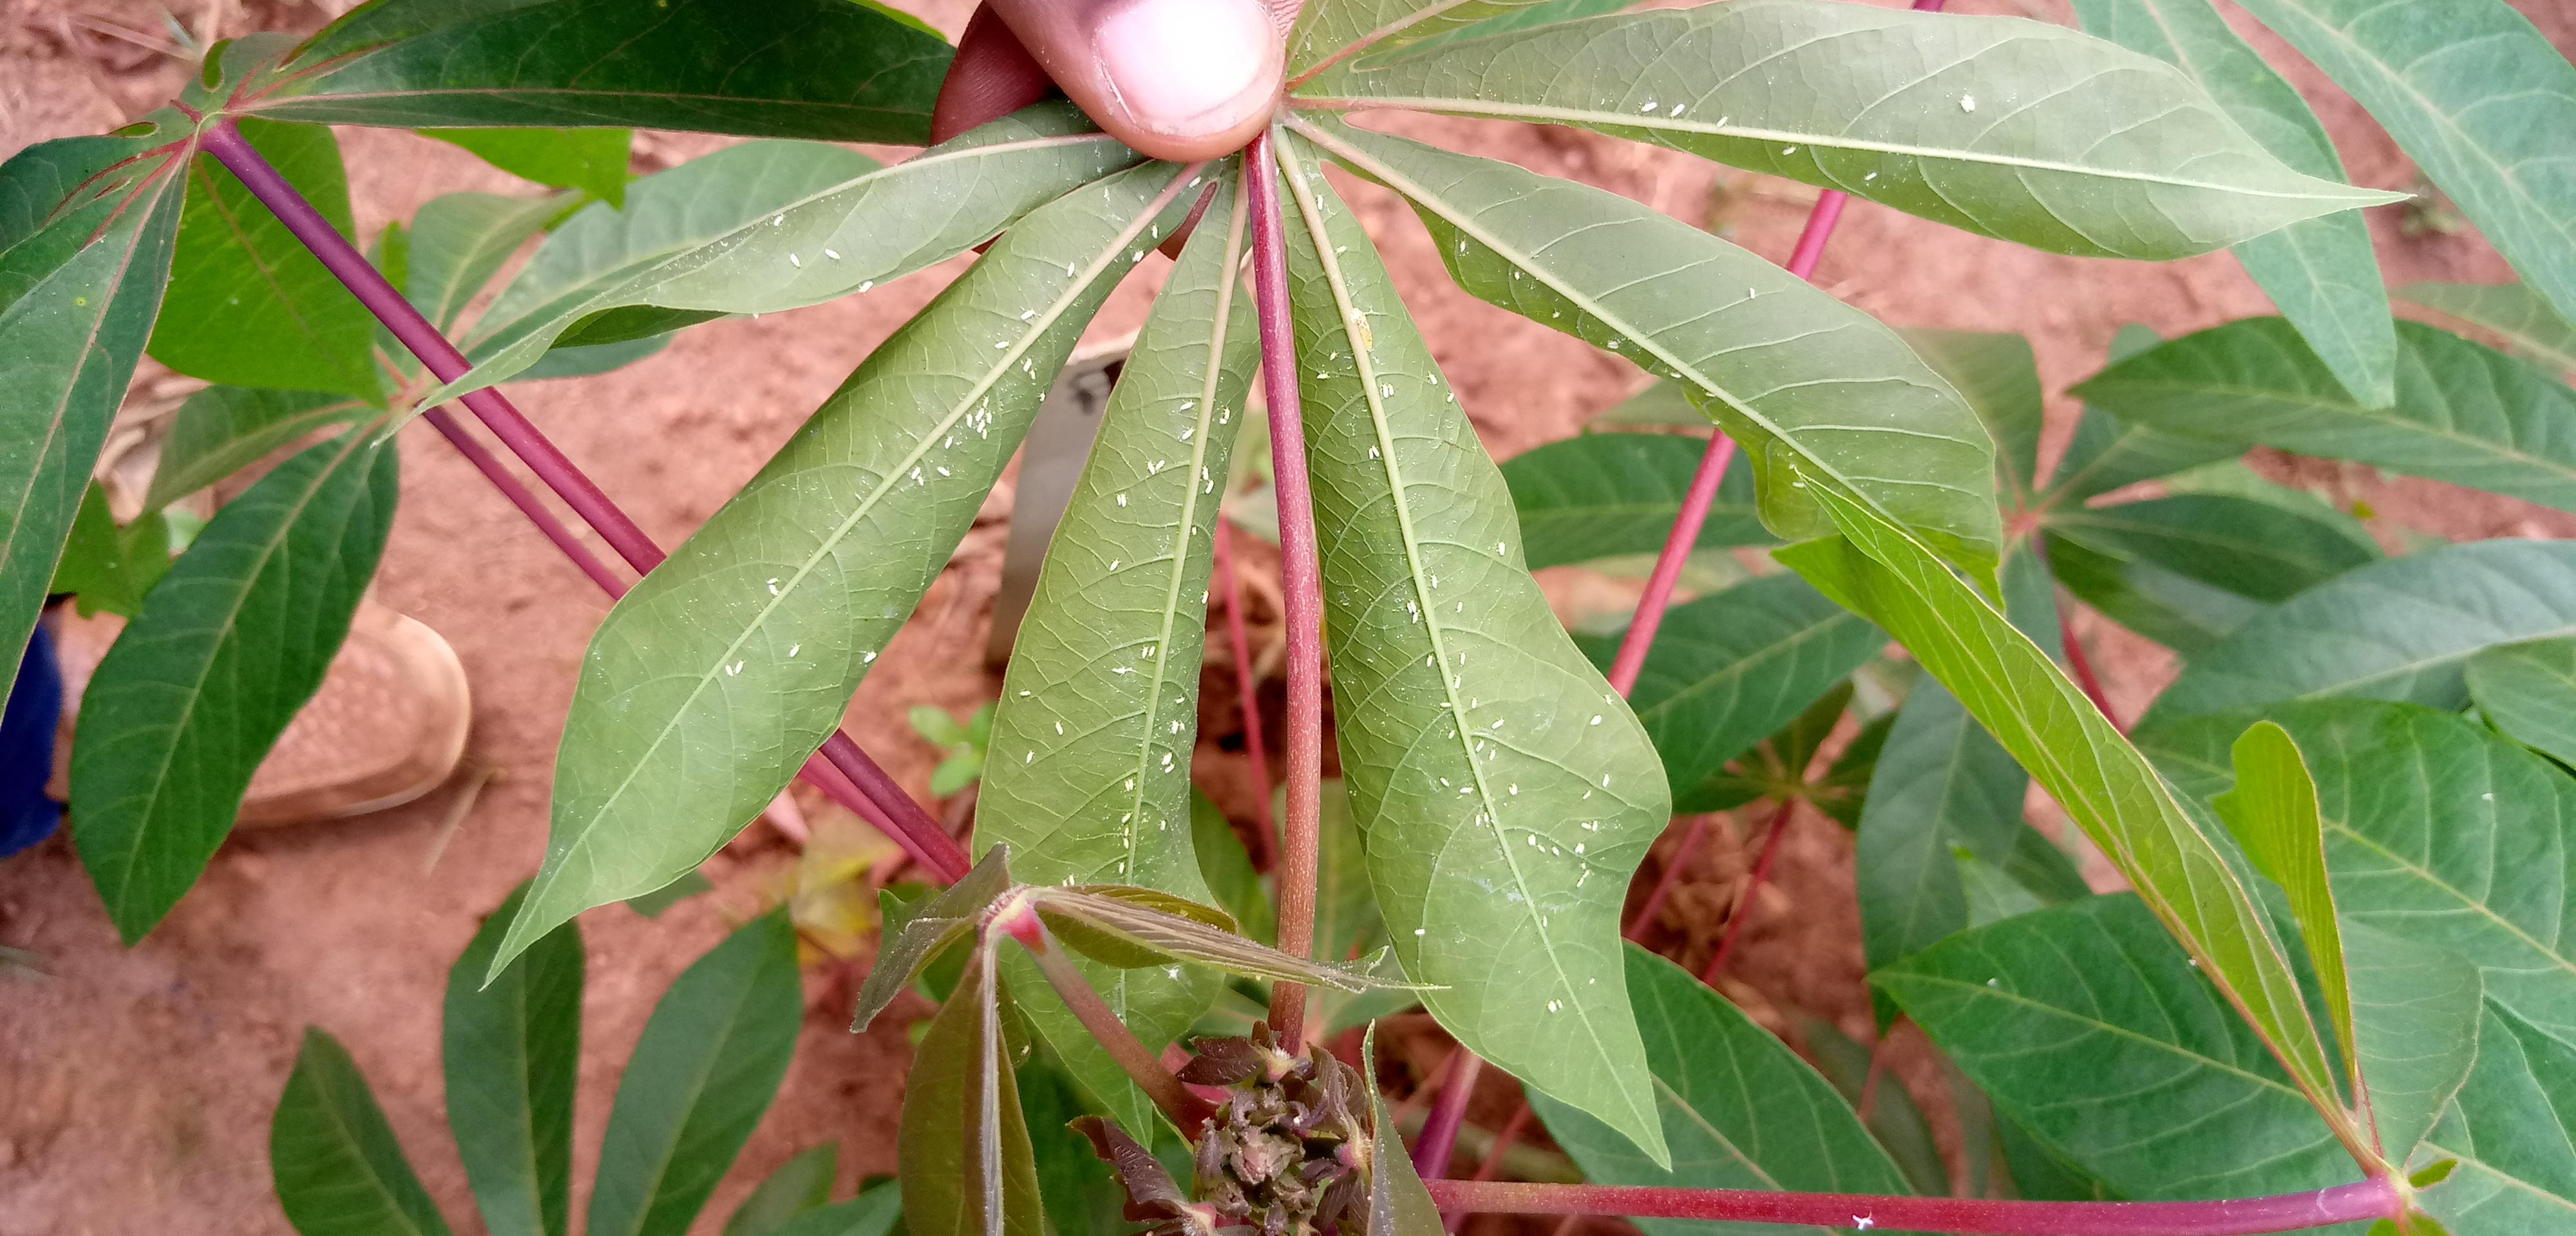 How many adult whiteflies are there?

100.